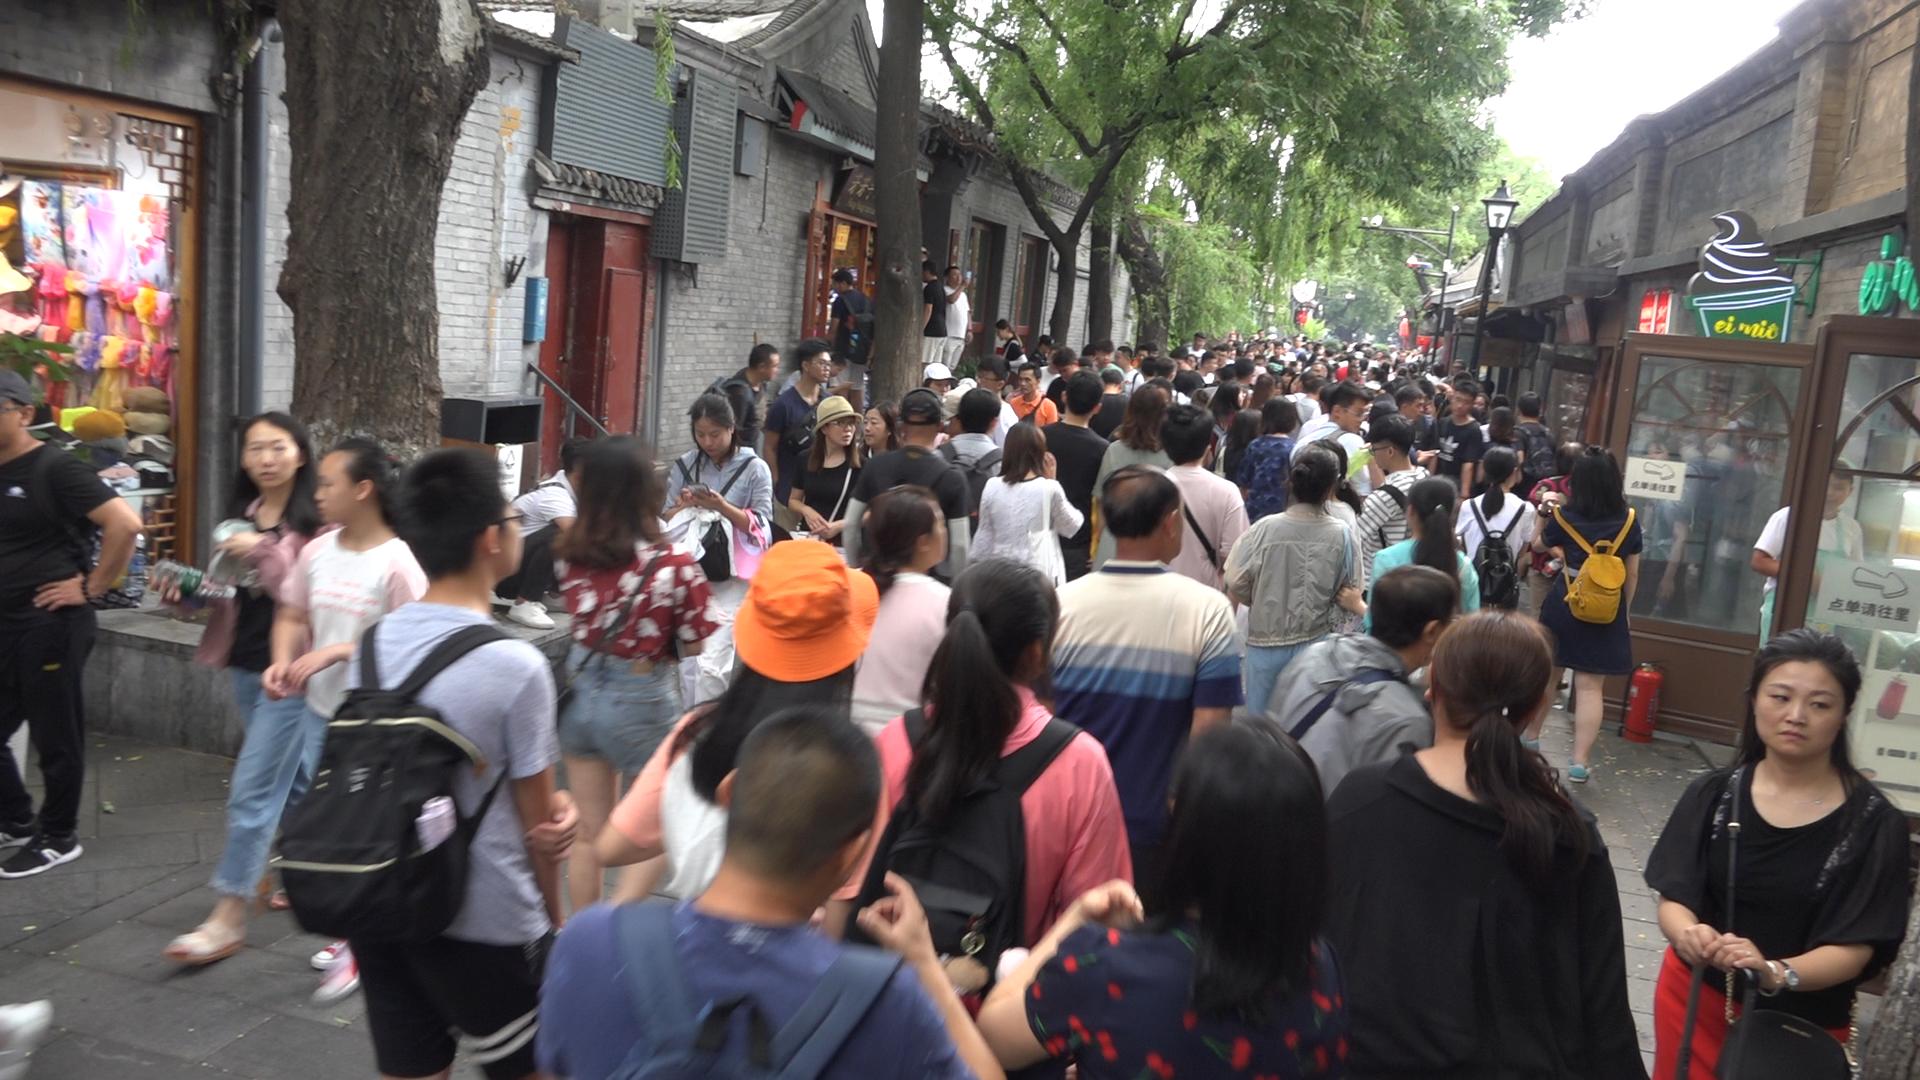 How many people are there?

118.